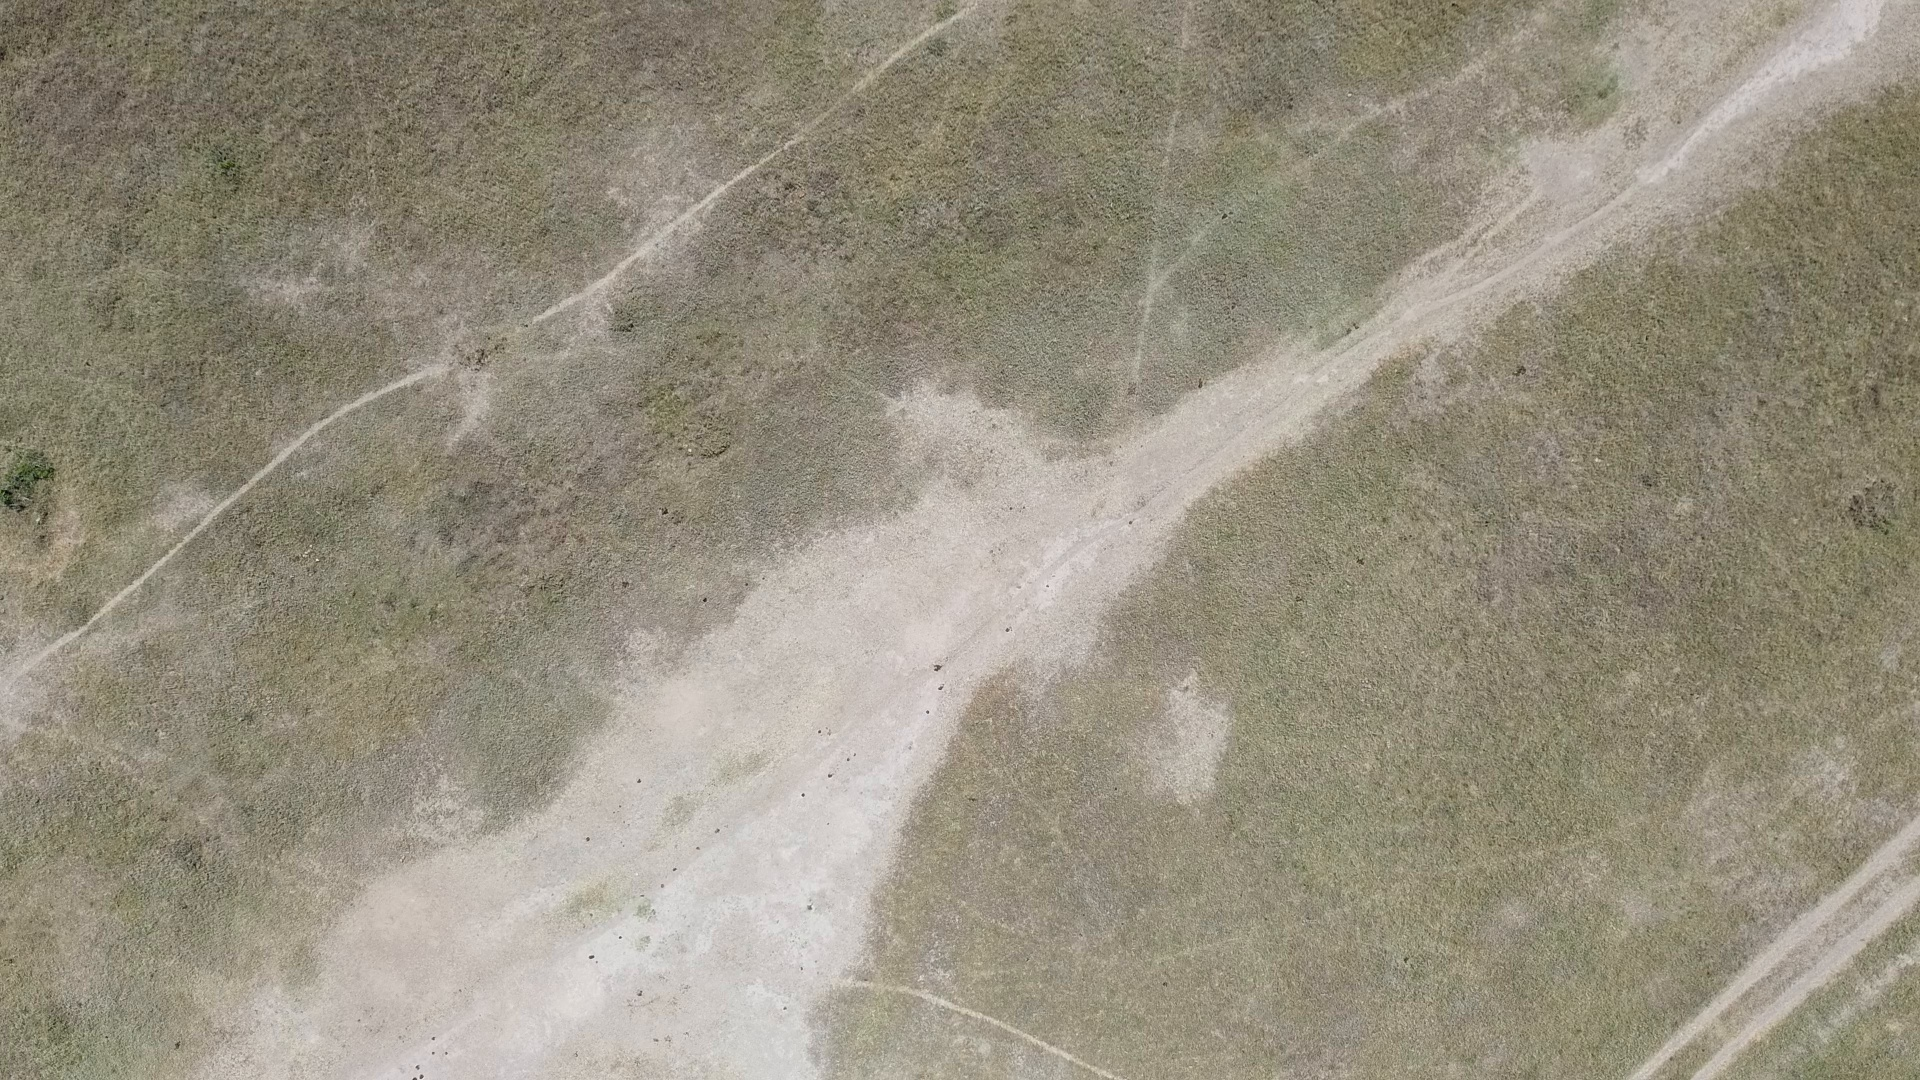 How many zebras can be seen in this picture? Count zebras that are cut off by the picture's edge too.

0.